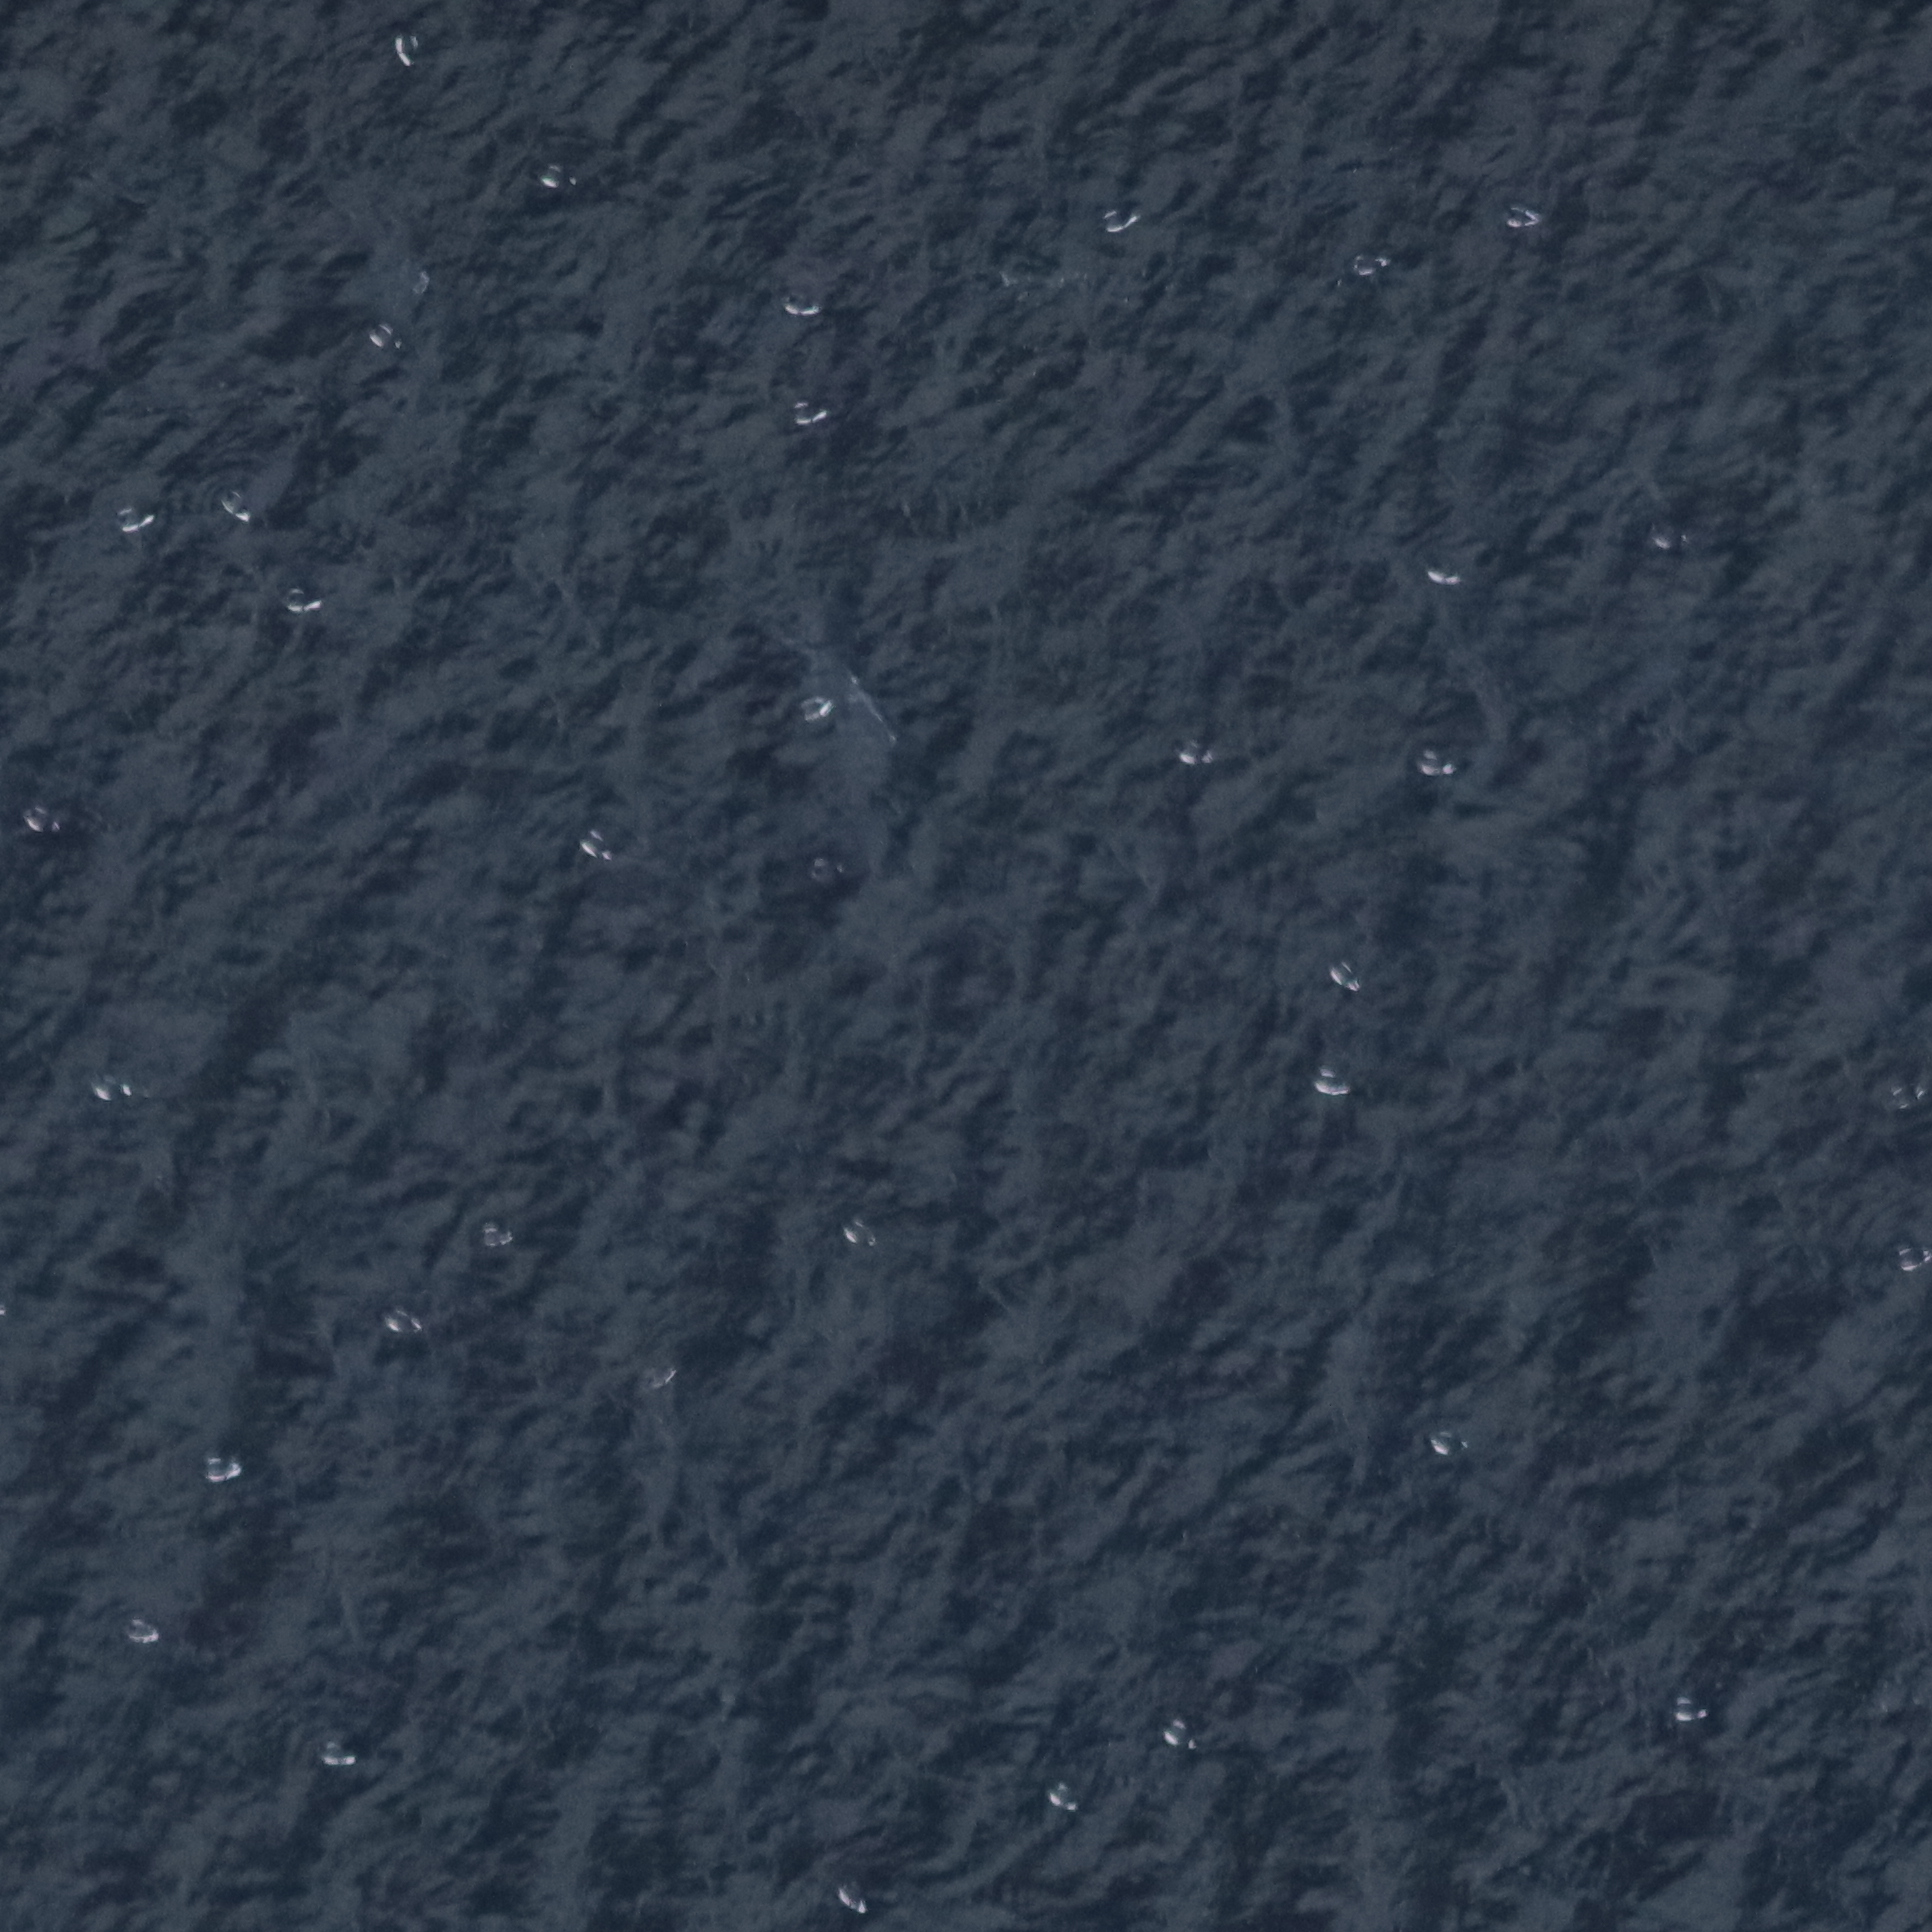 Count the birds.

36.